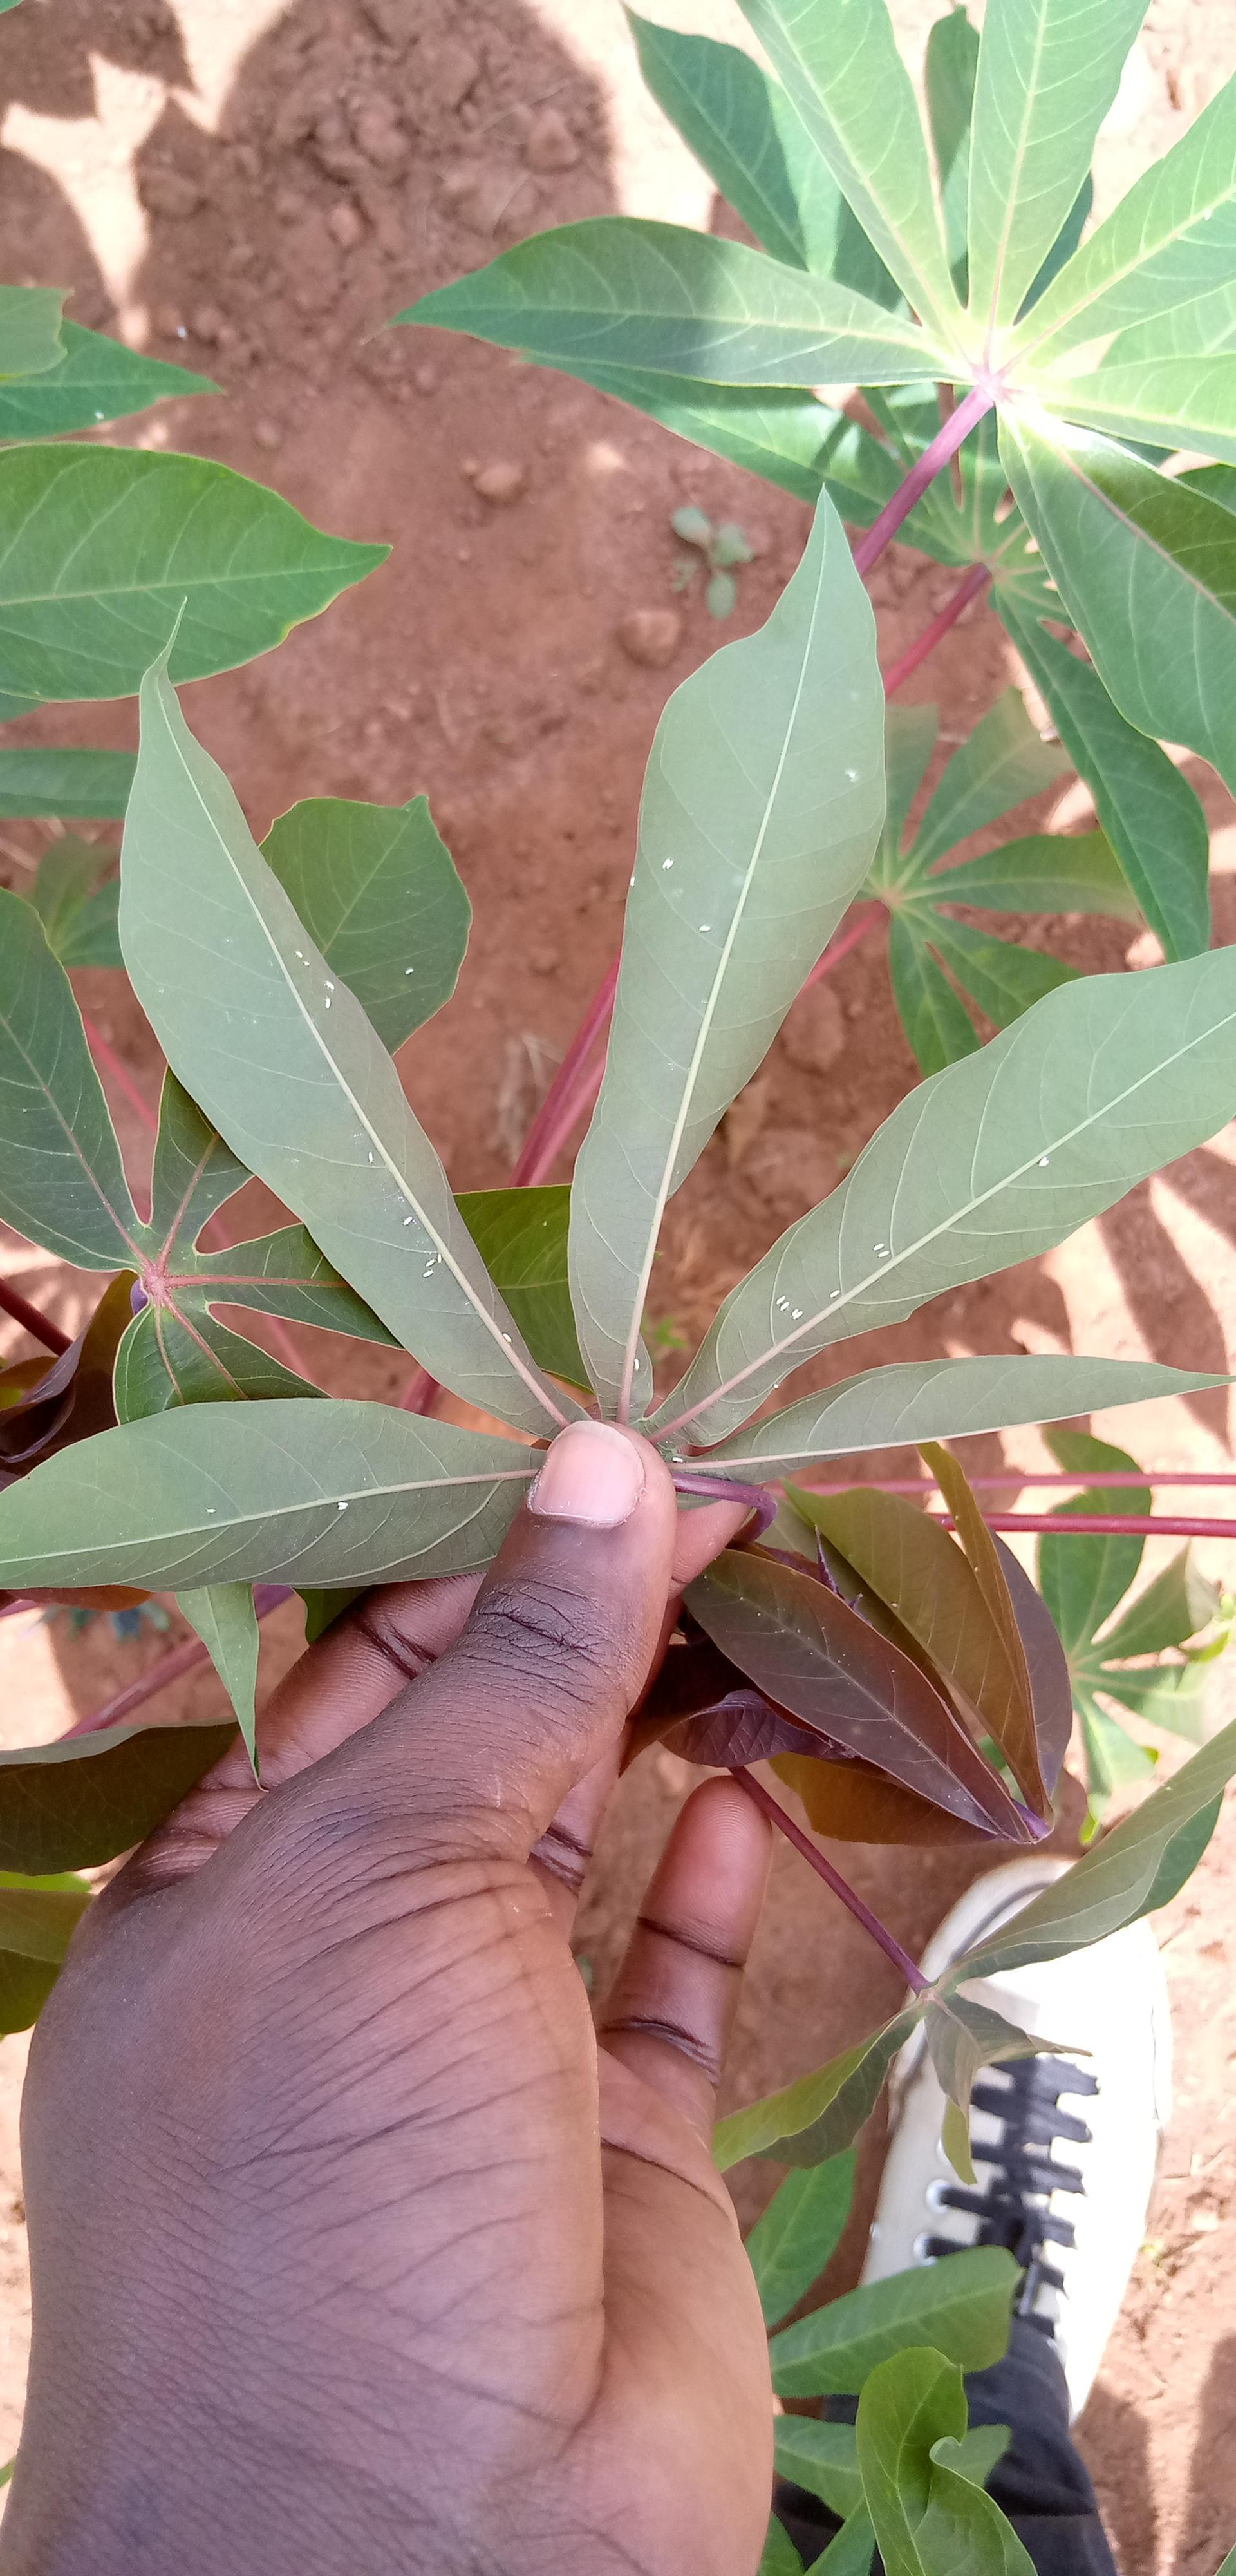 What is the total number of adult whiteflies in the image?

26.